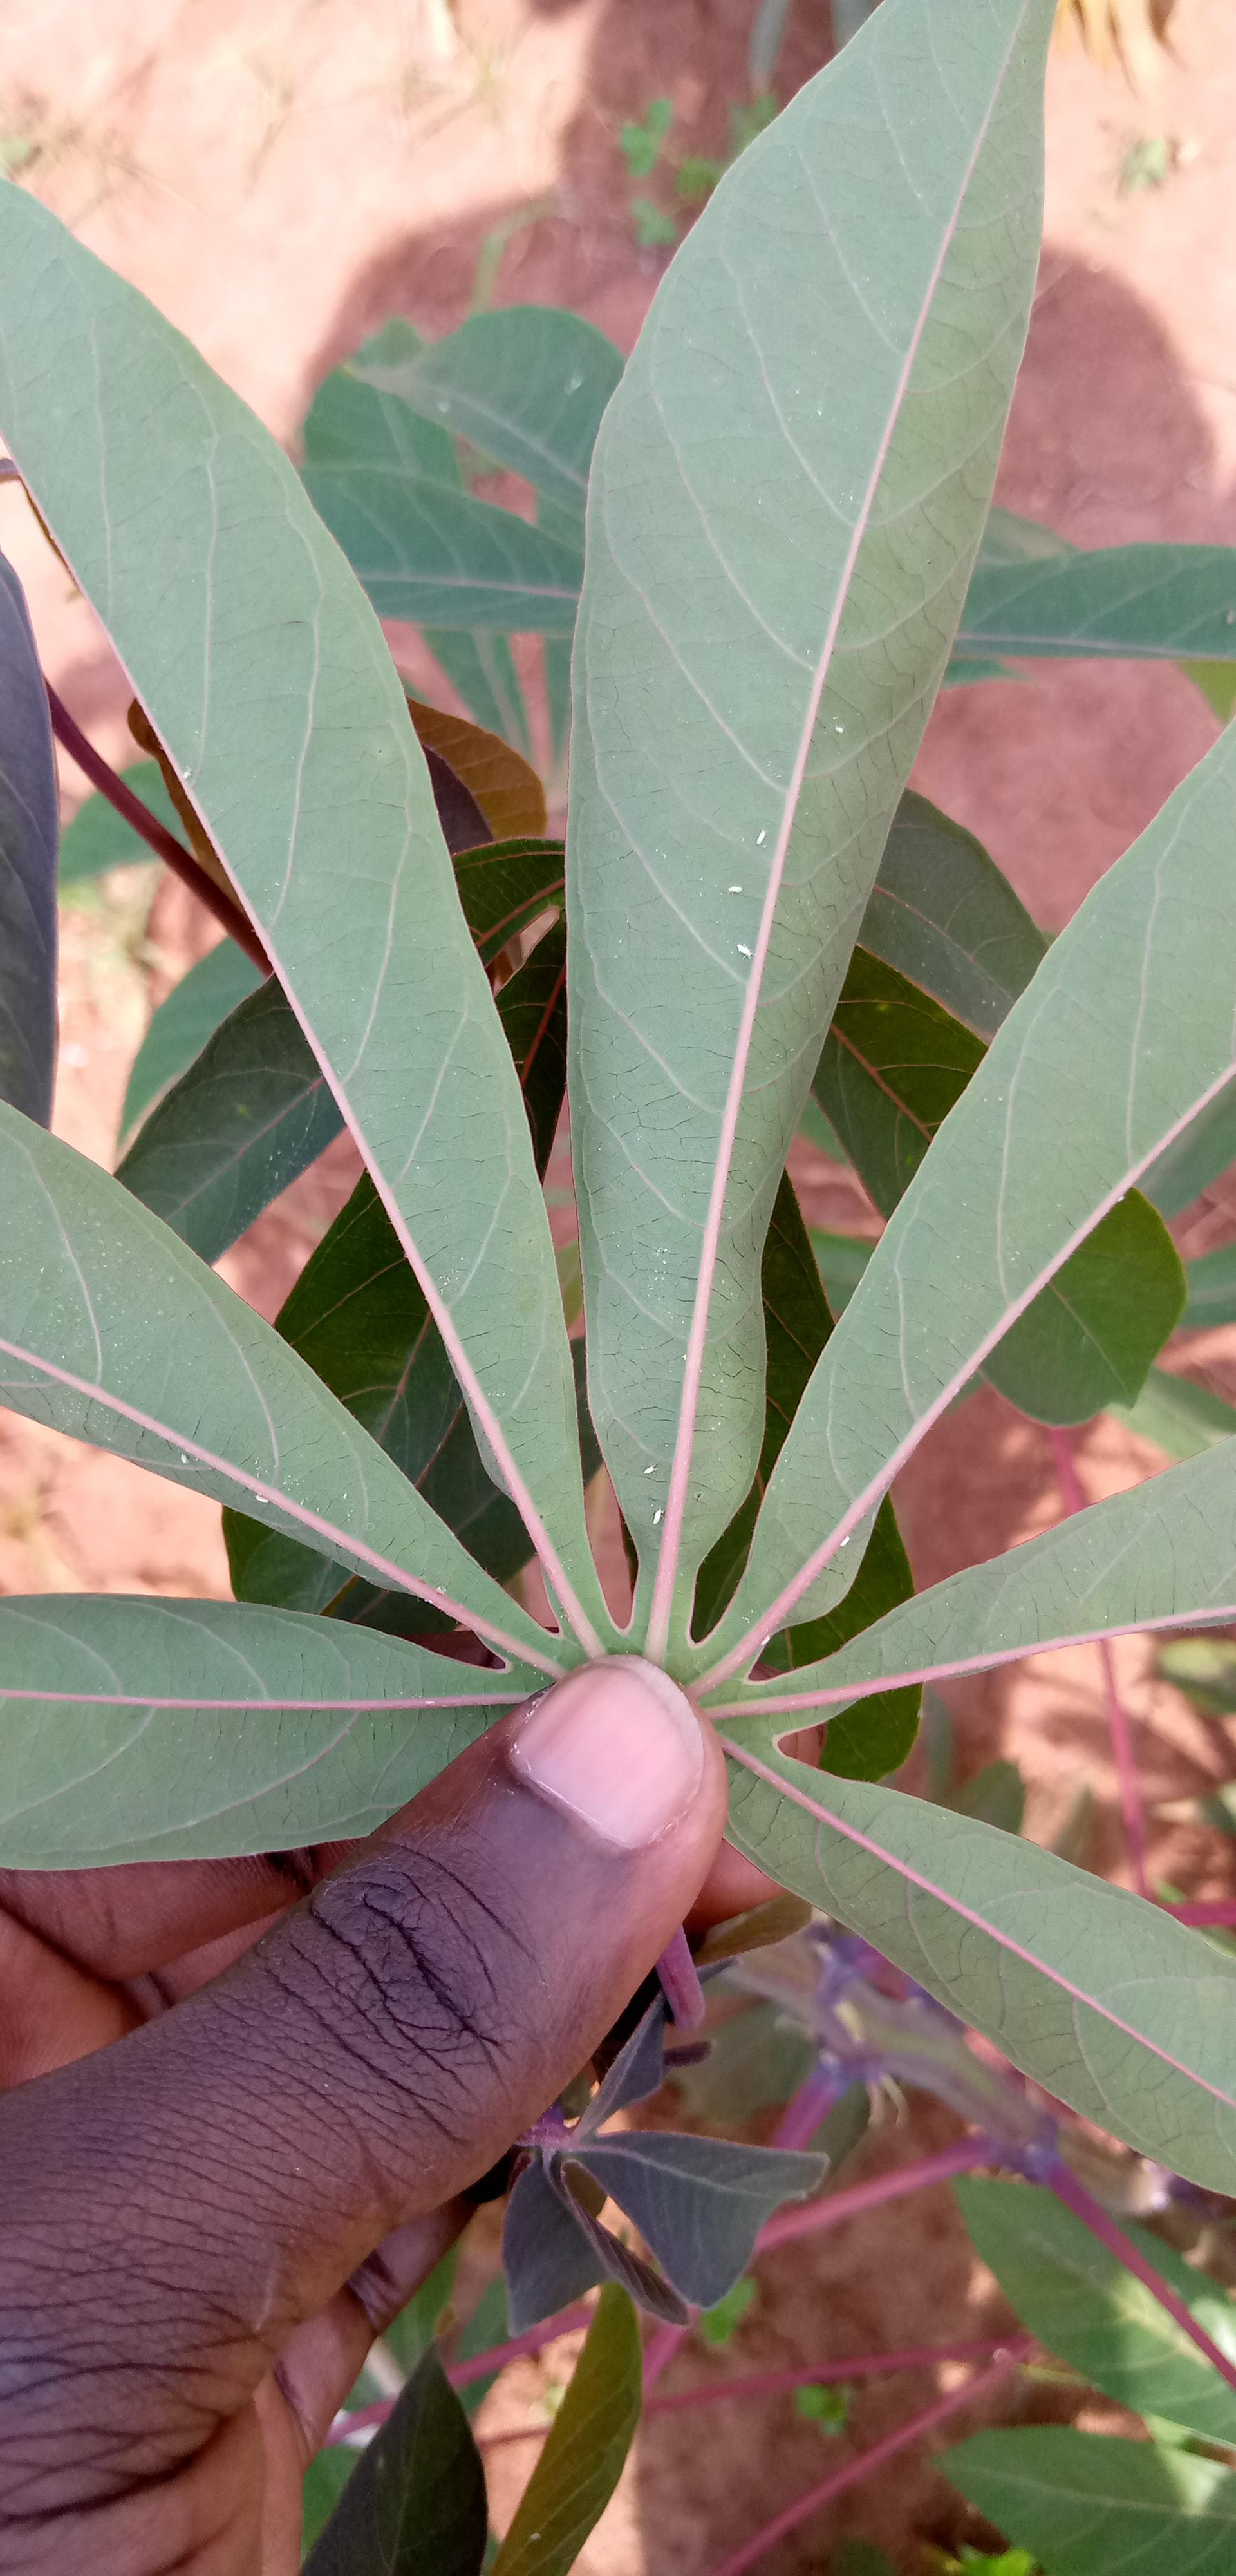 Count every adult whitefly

10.